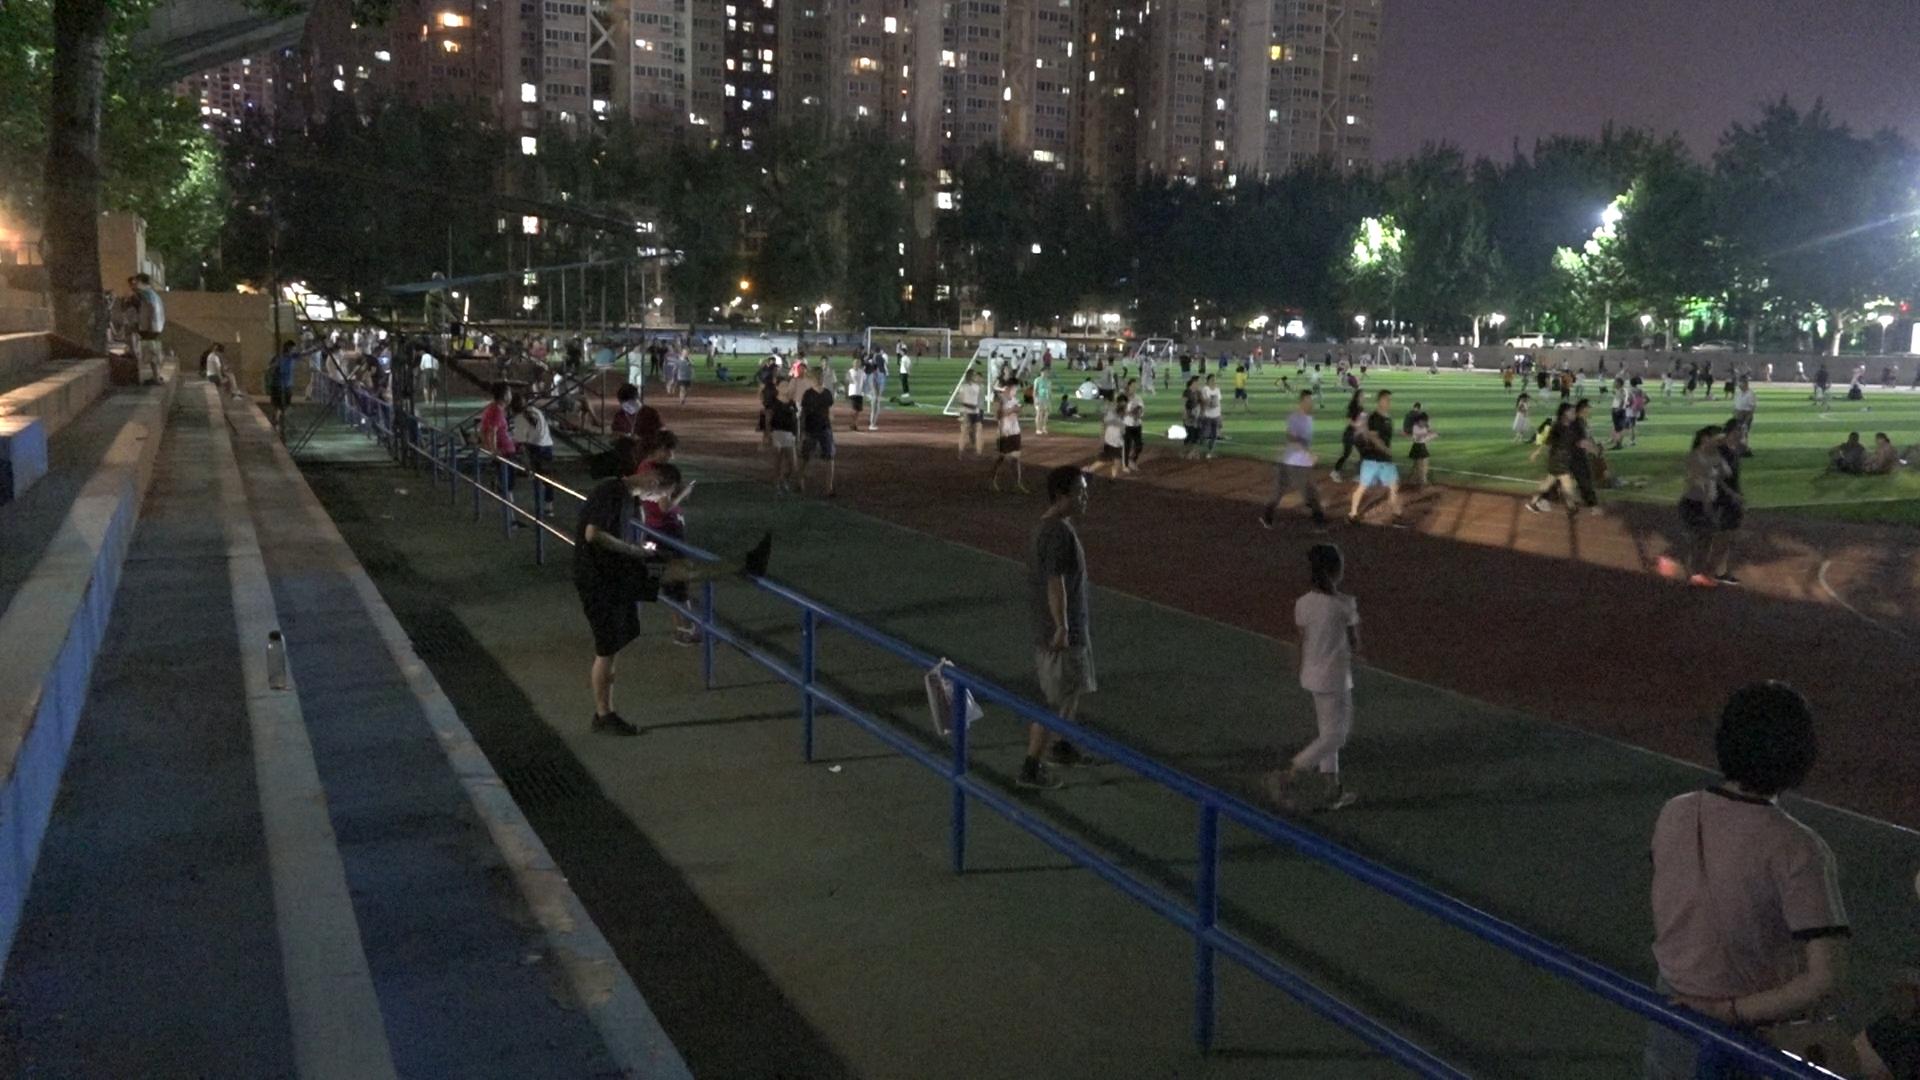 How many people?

213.